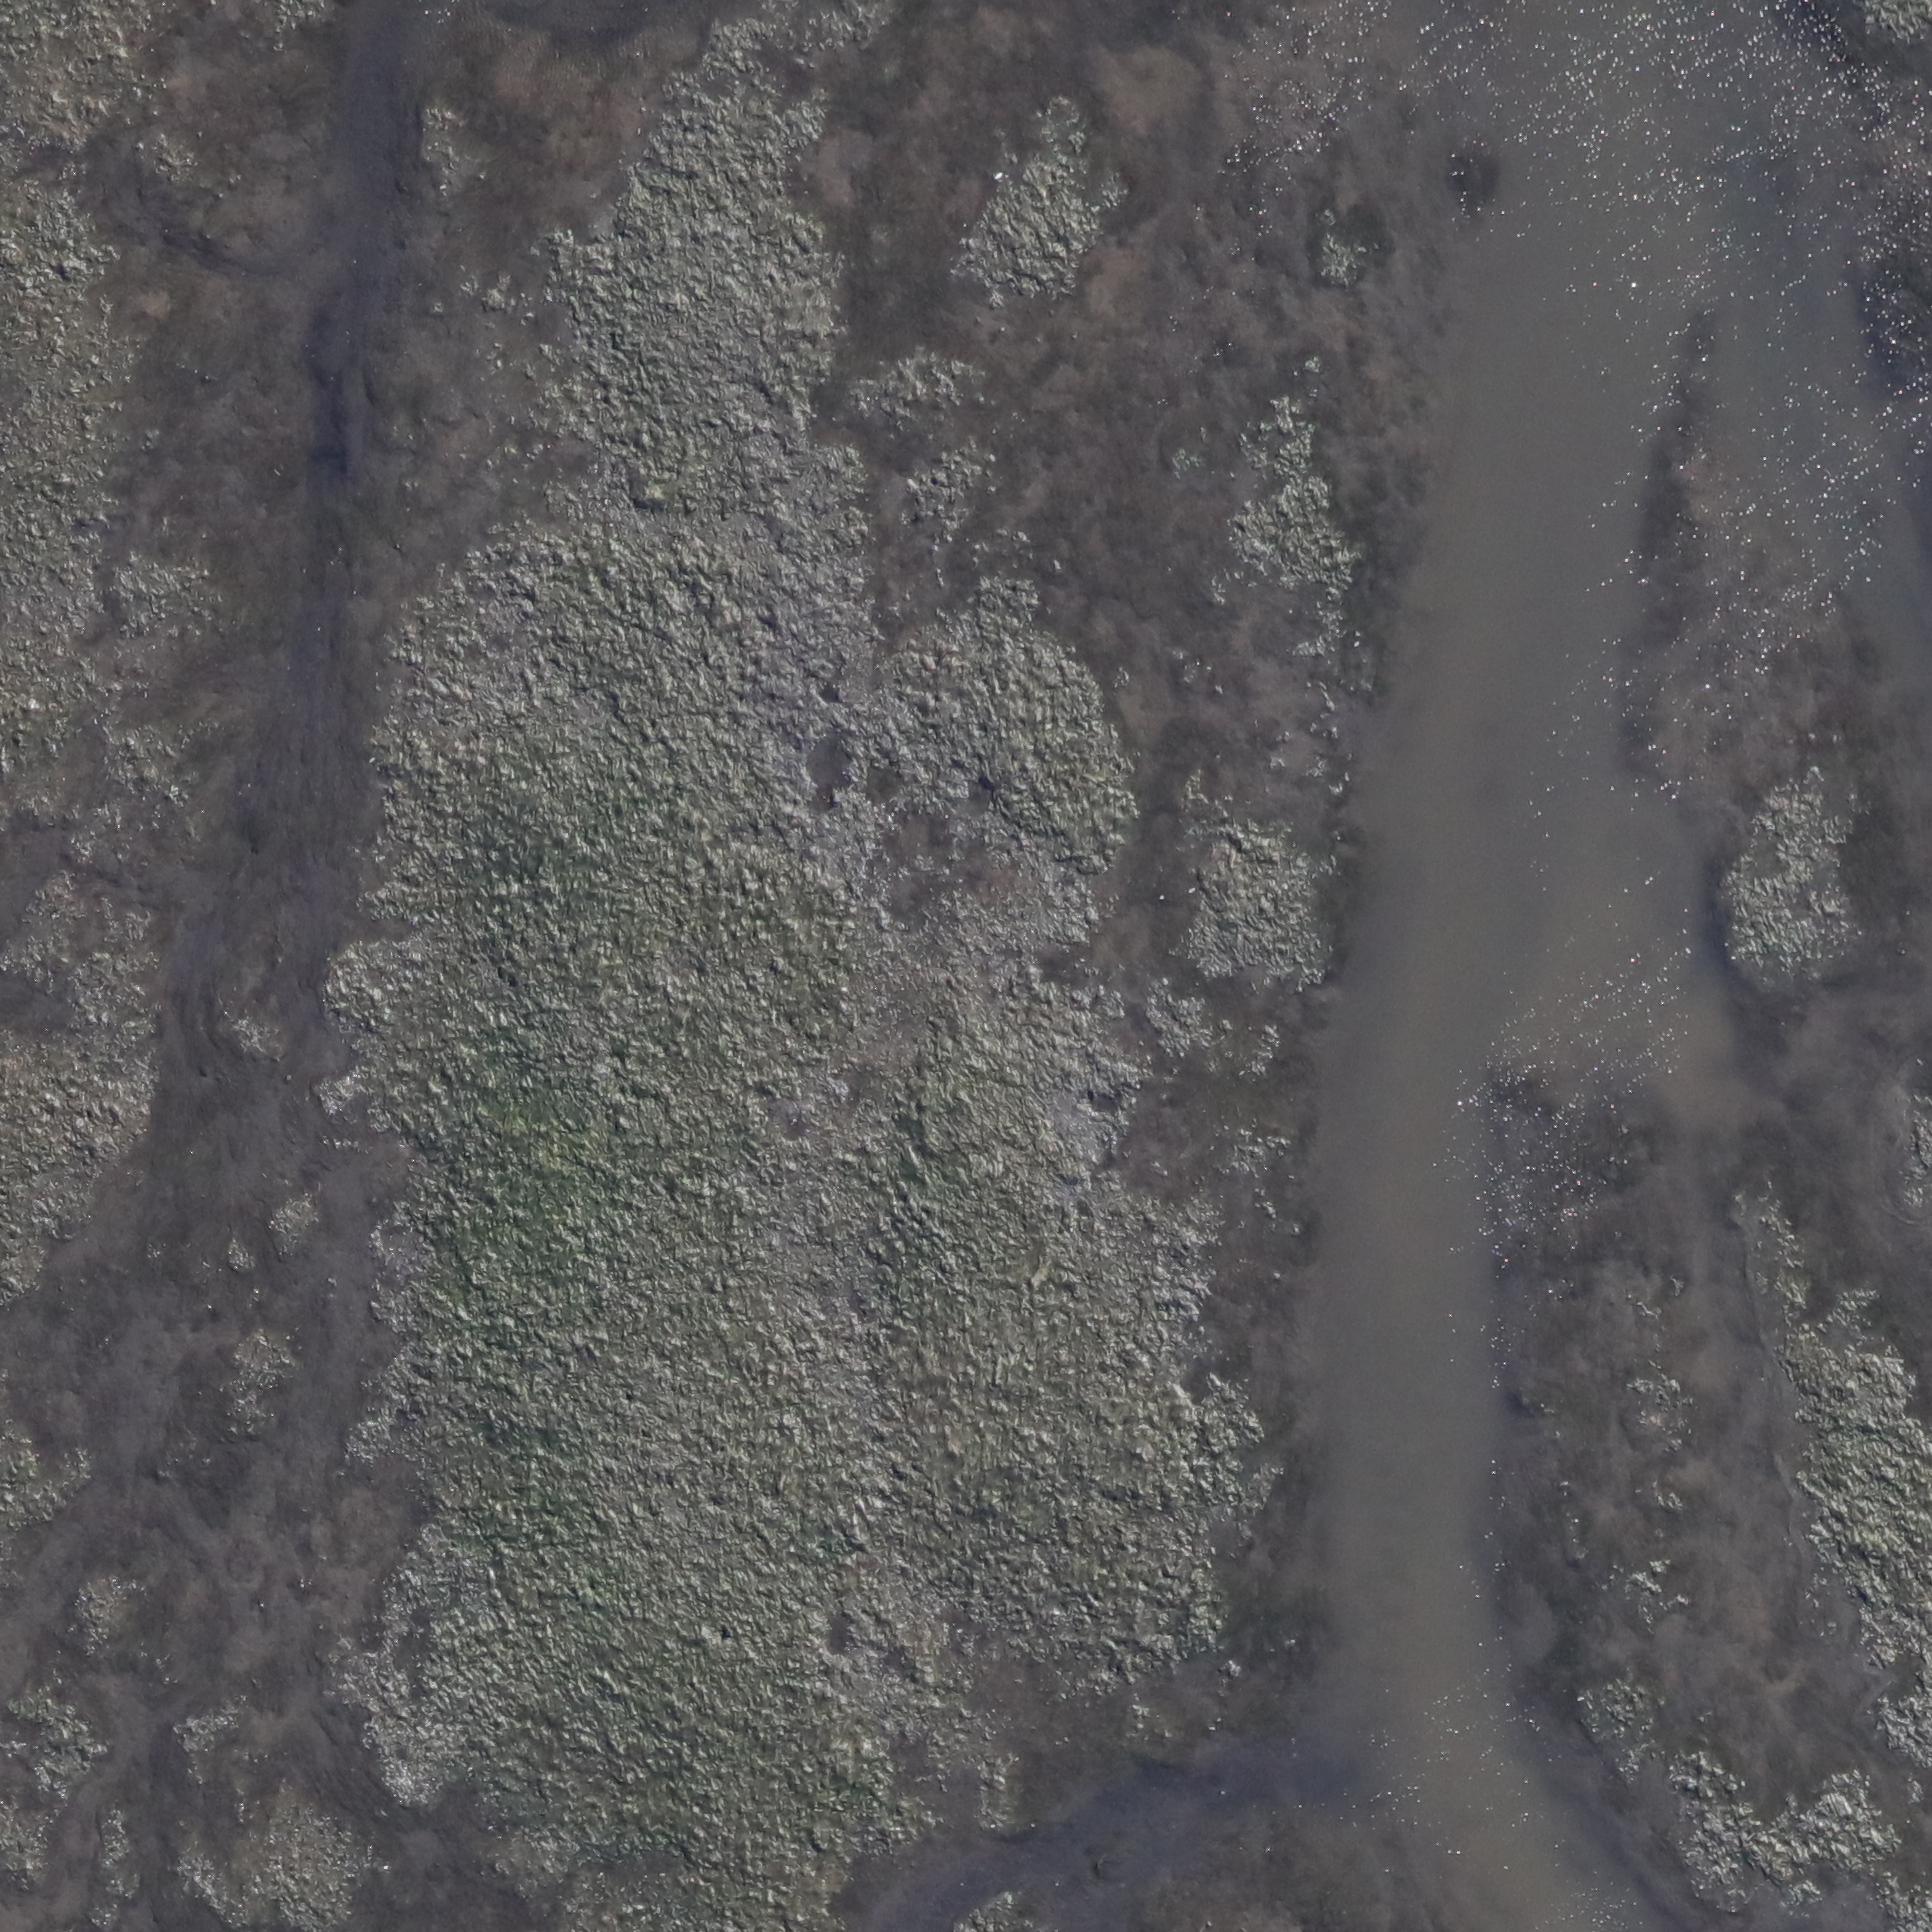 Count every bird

0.